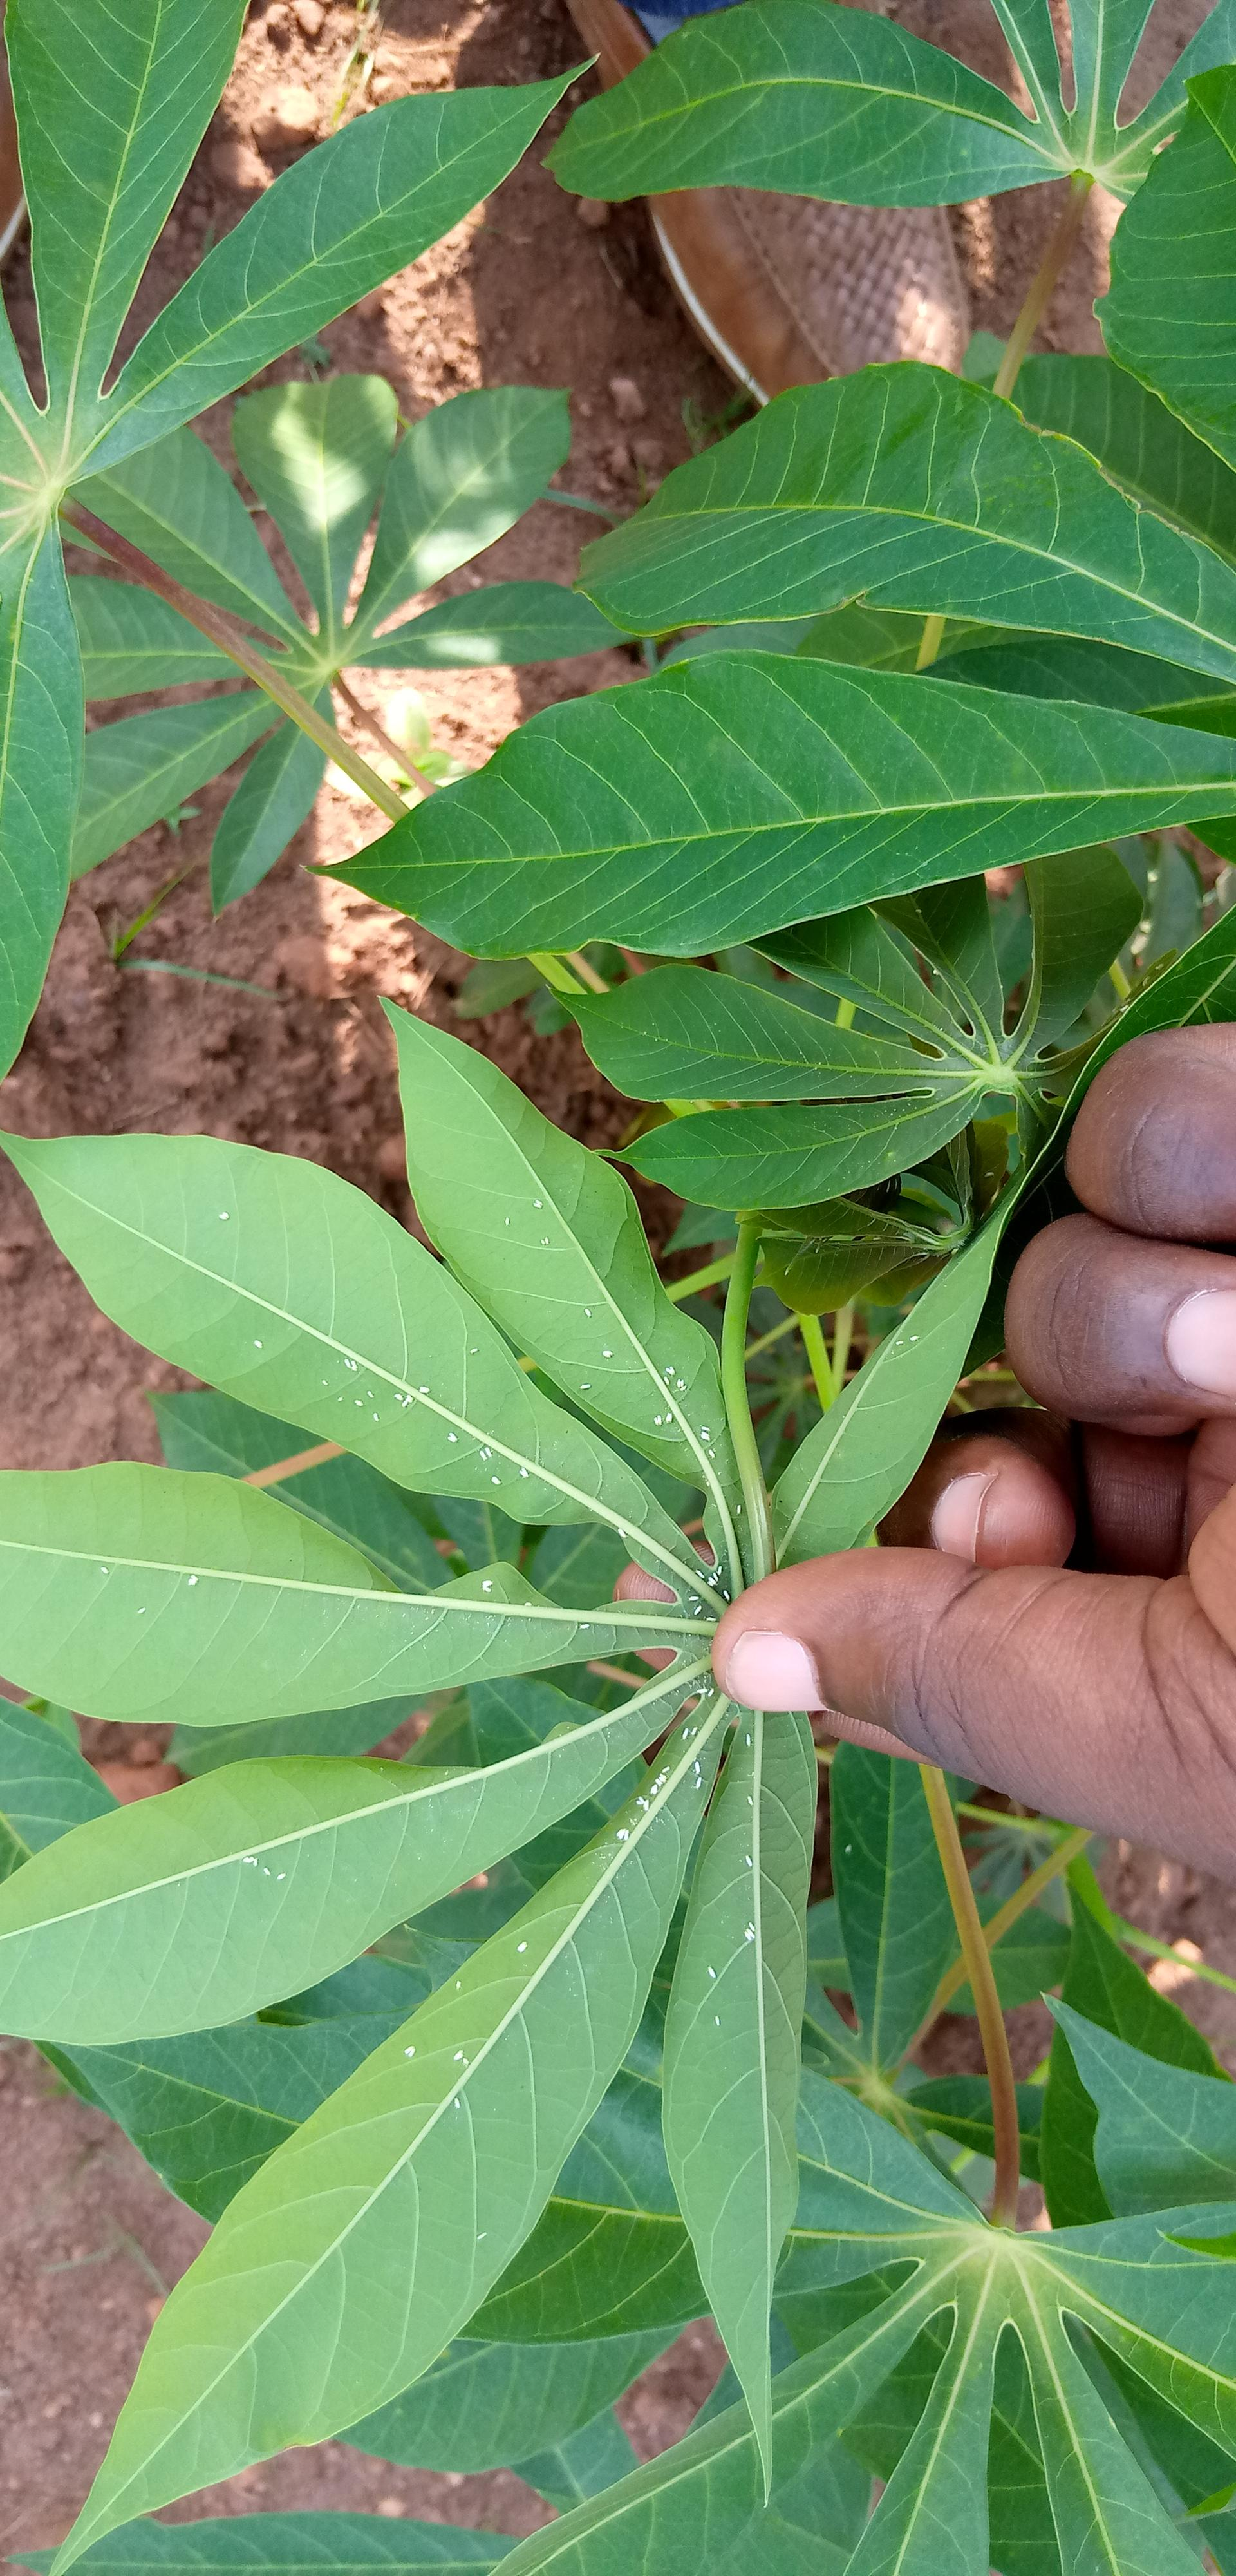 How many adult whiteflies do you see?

107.